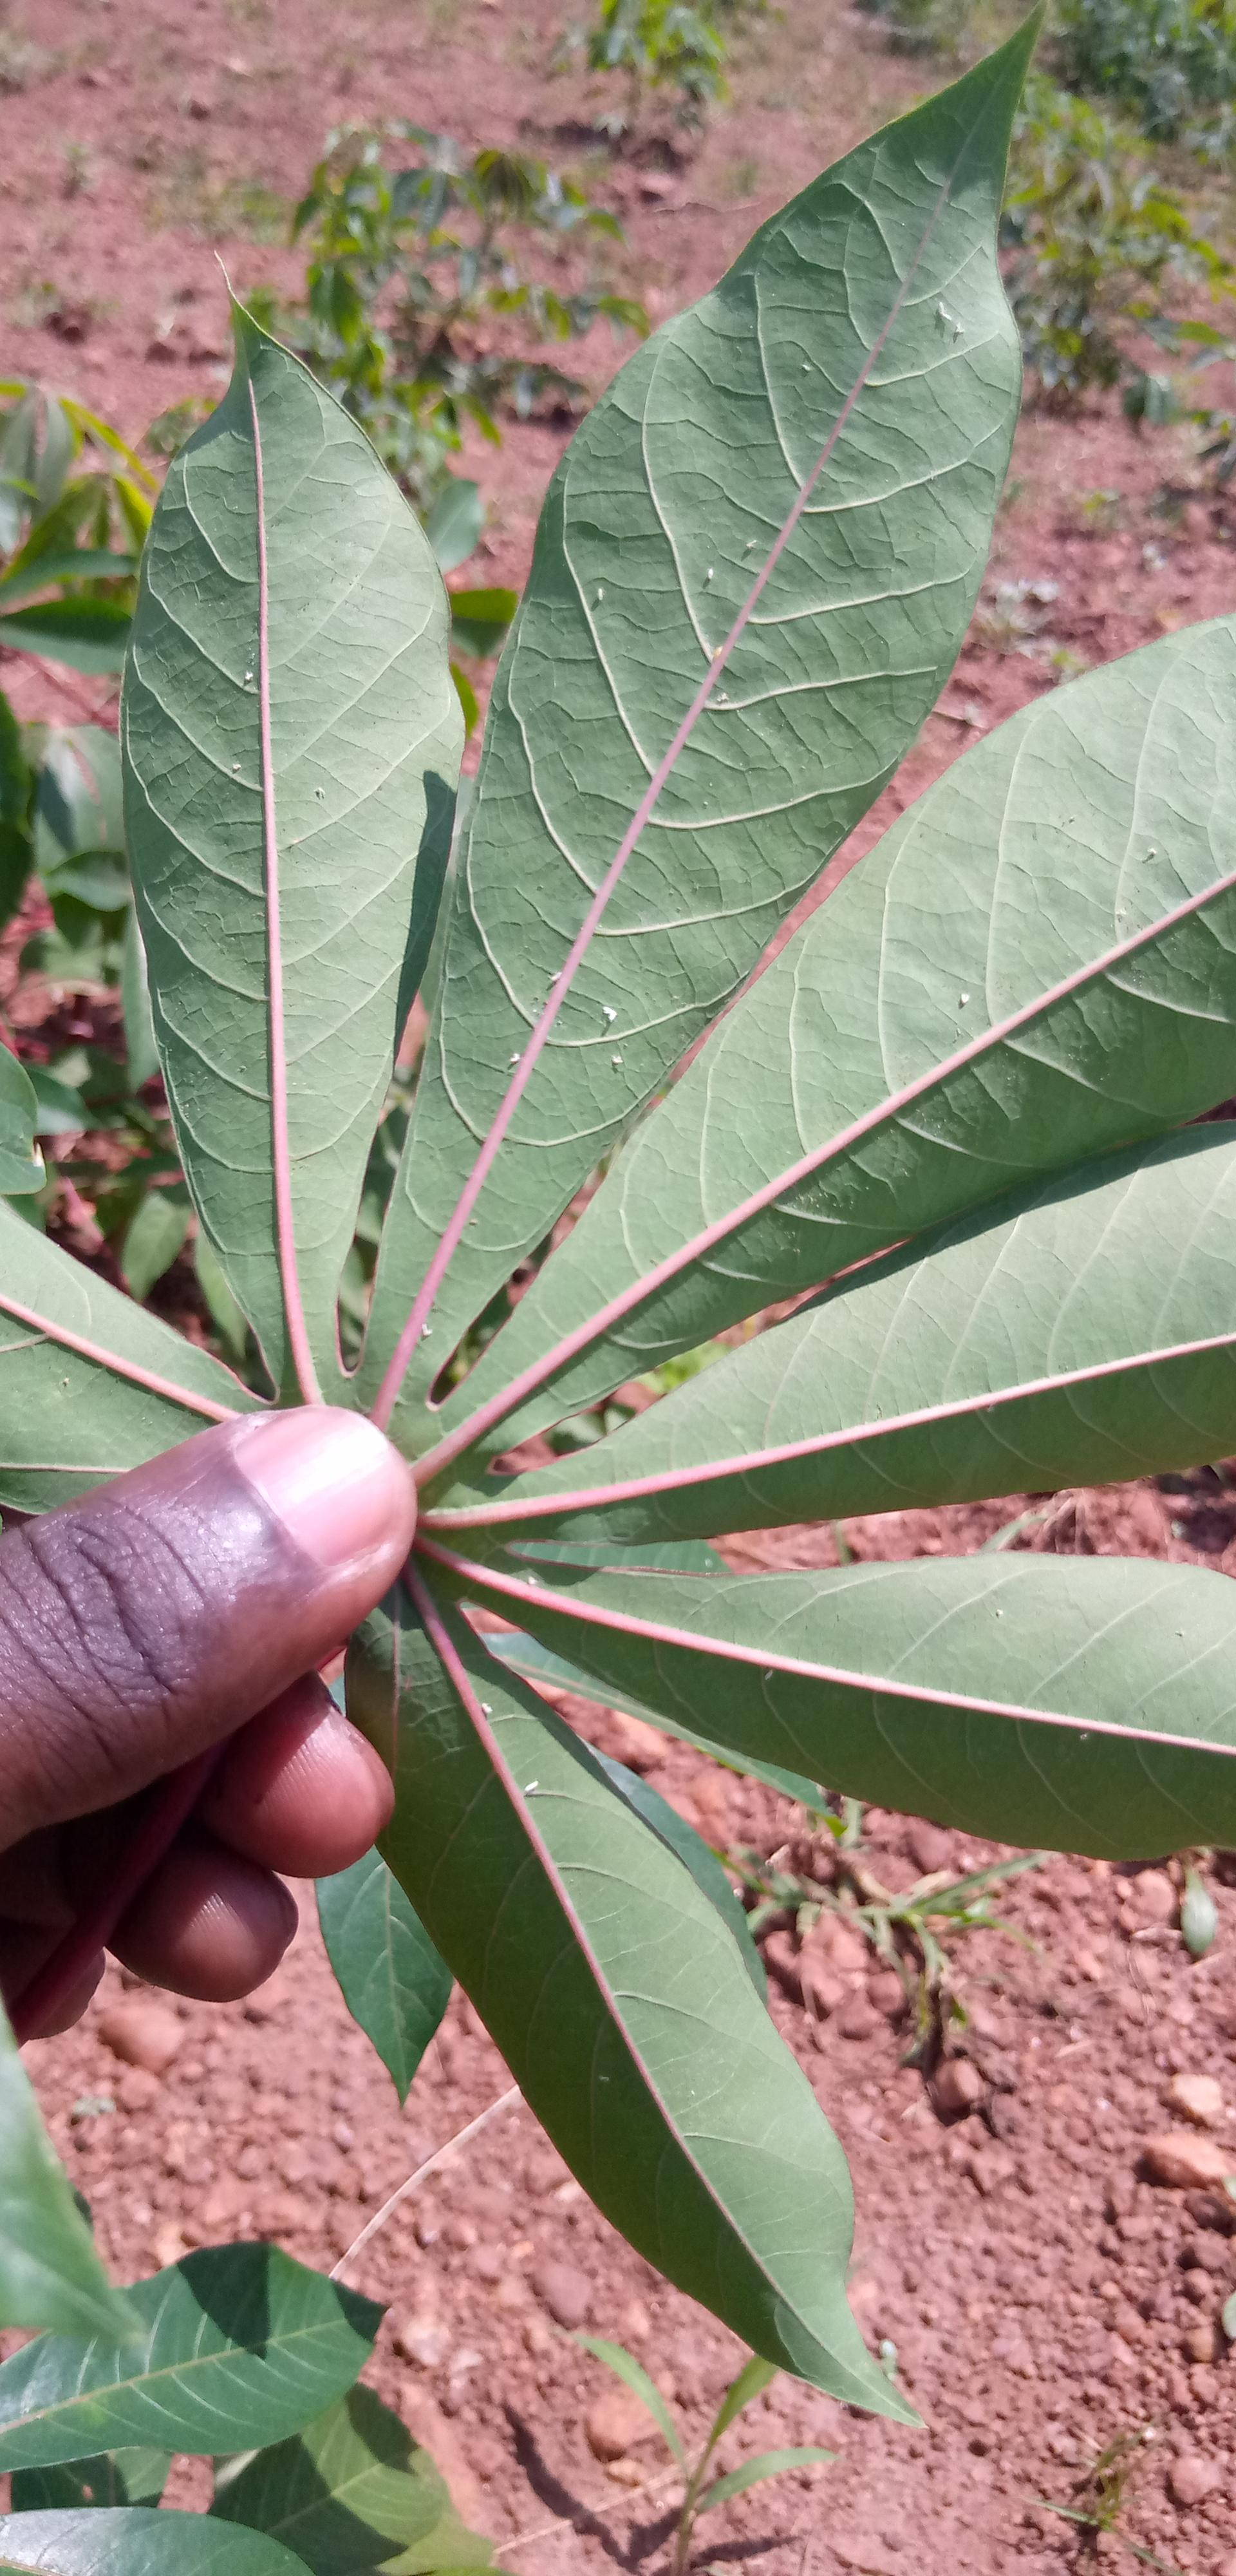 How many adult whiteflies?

24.